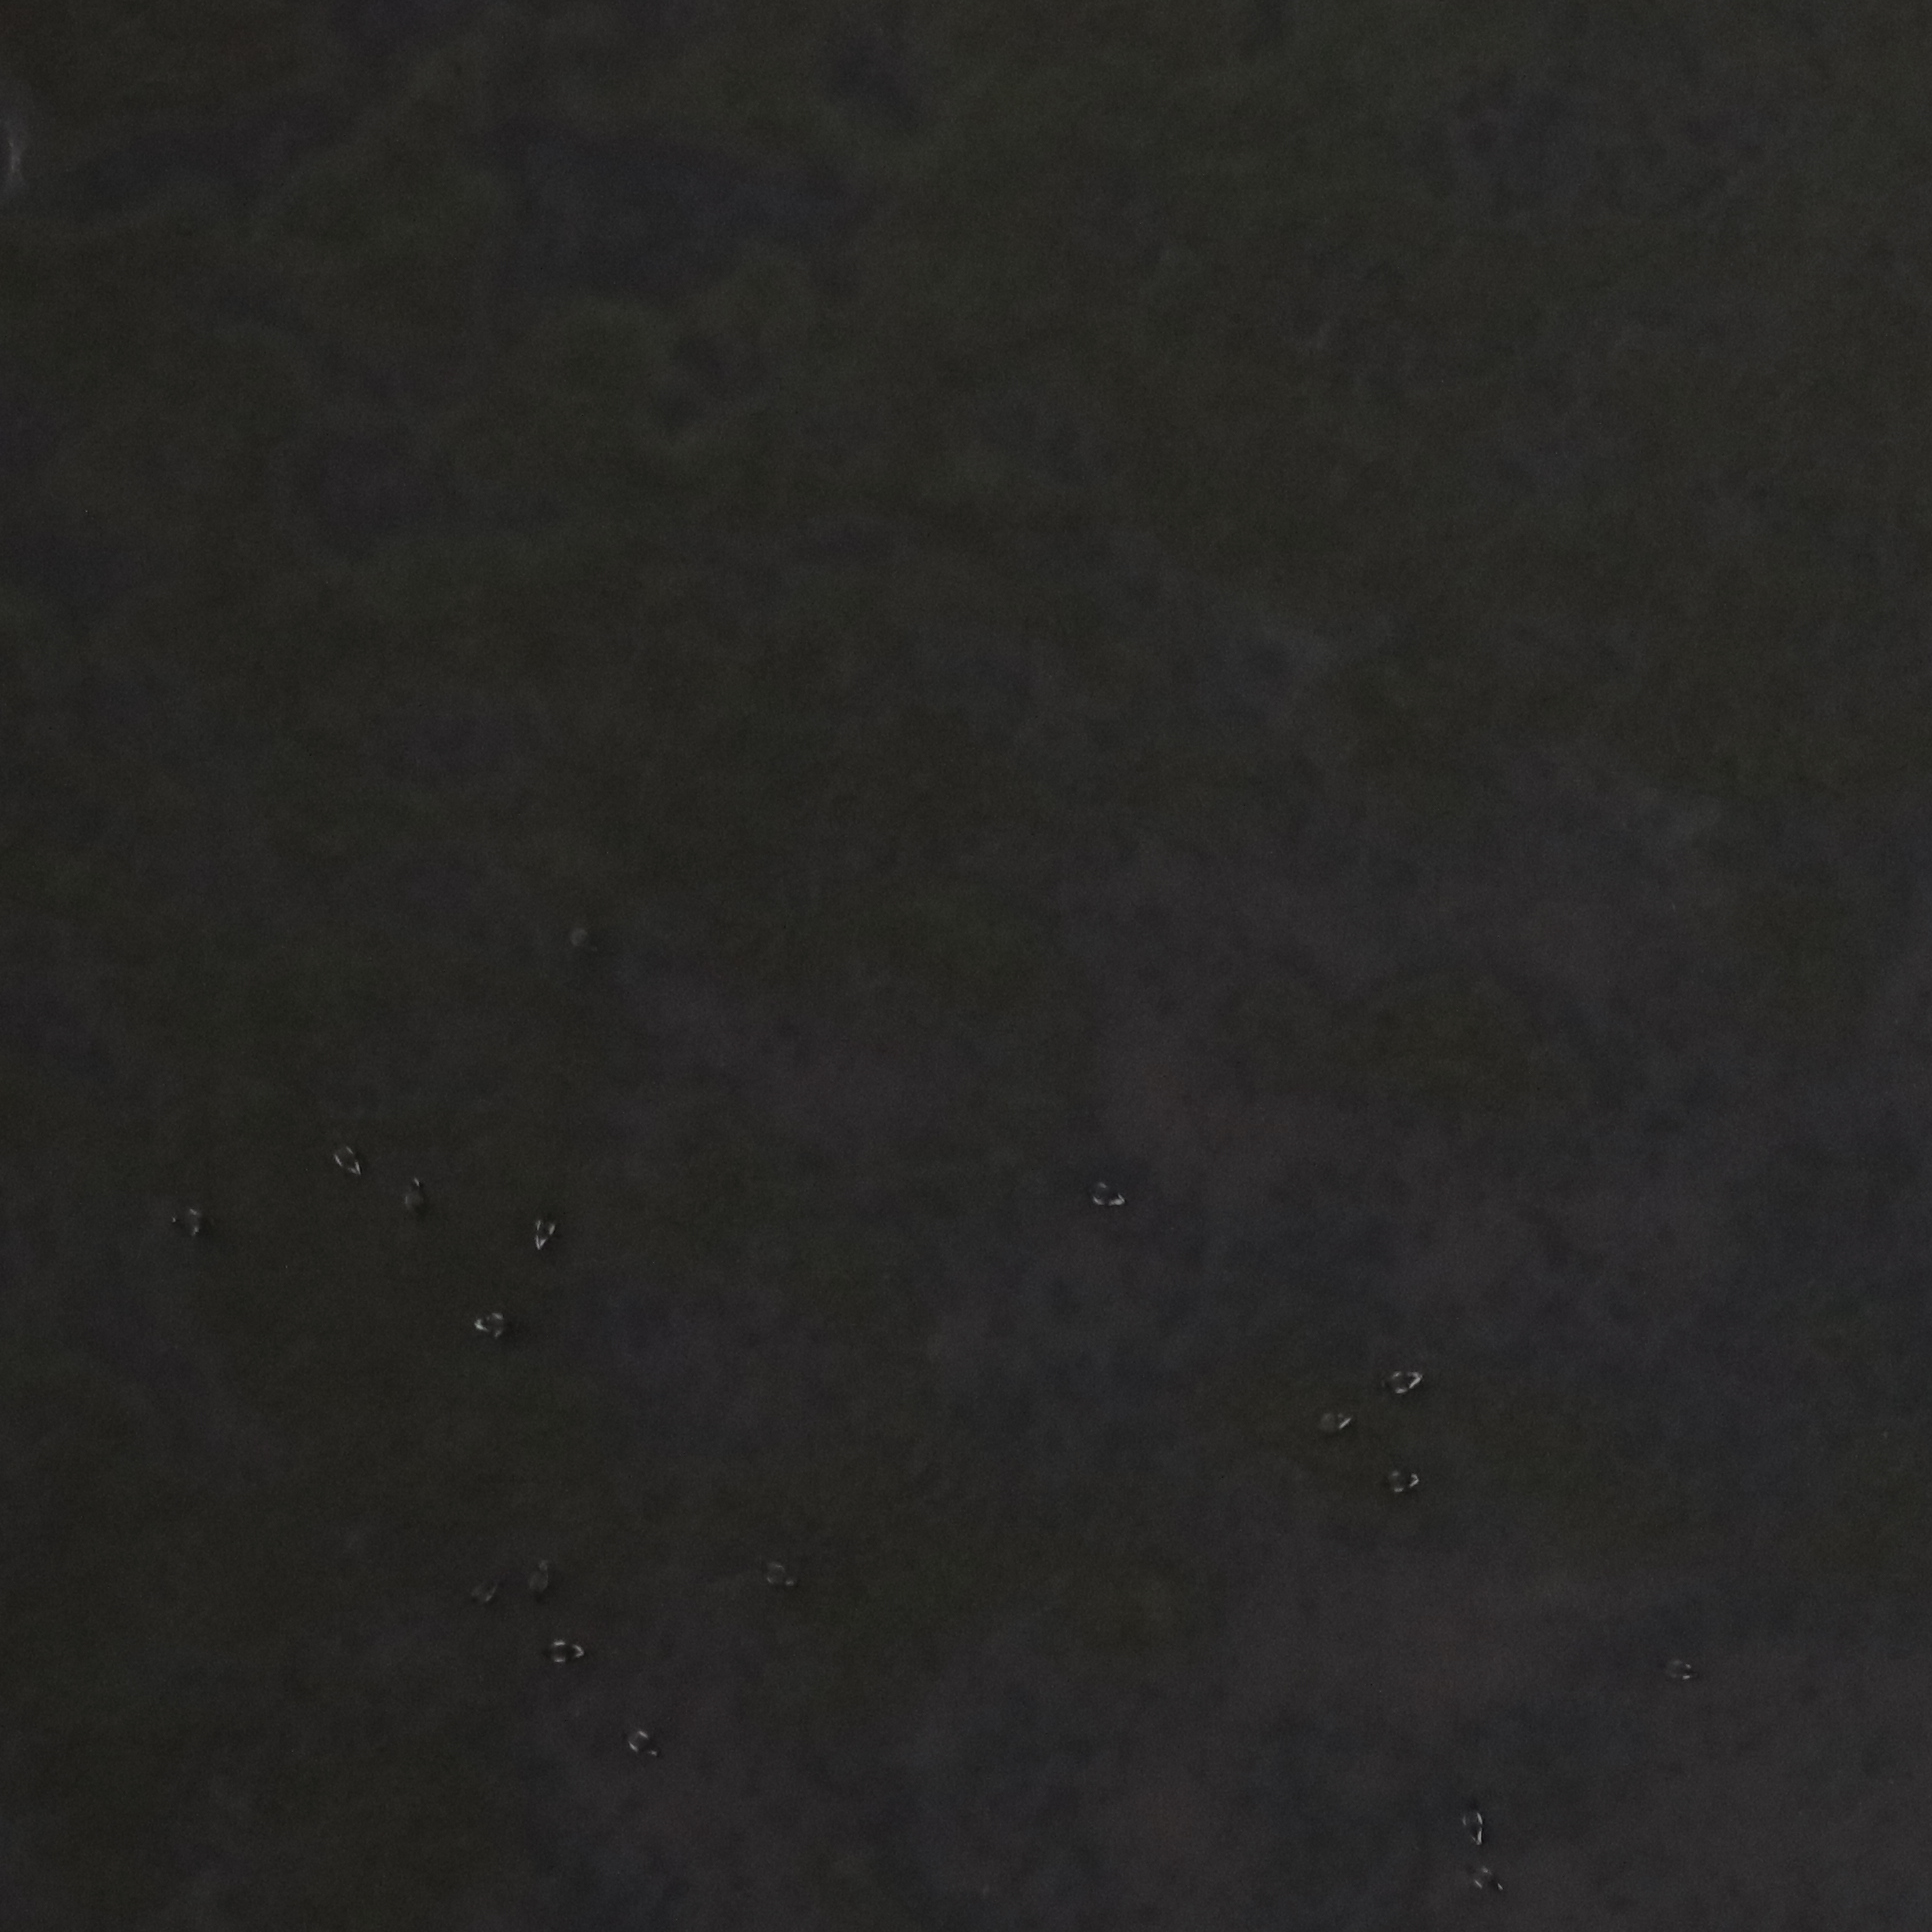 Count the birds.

17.